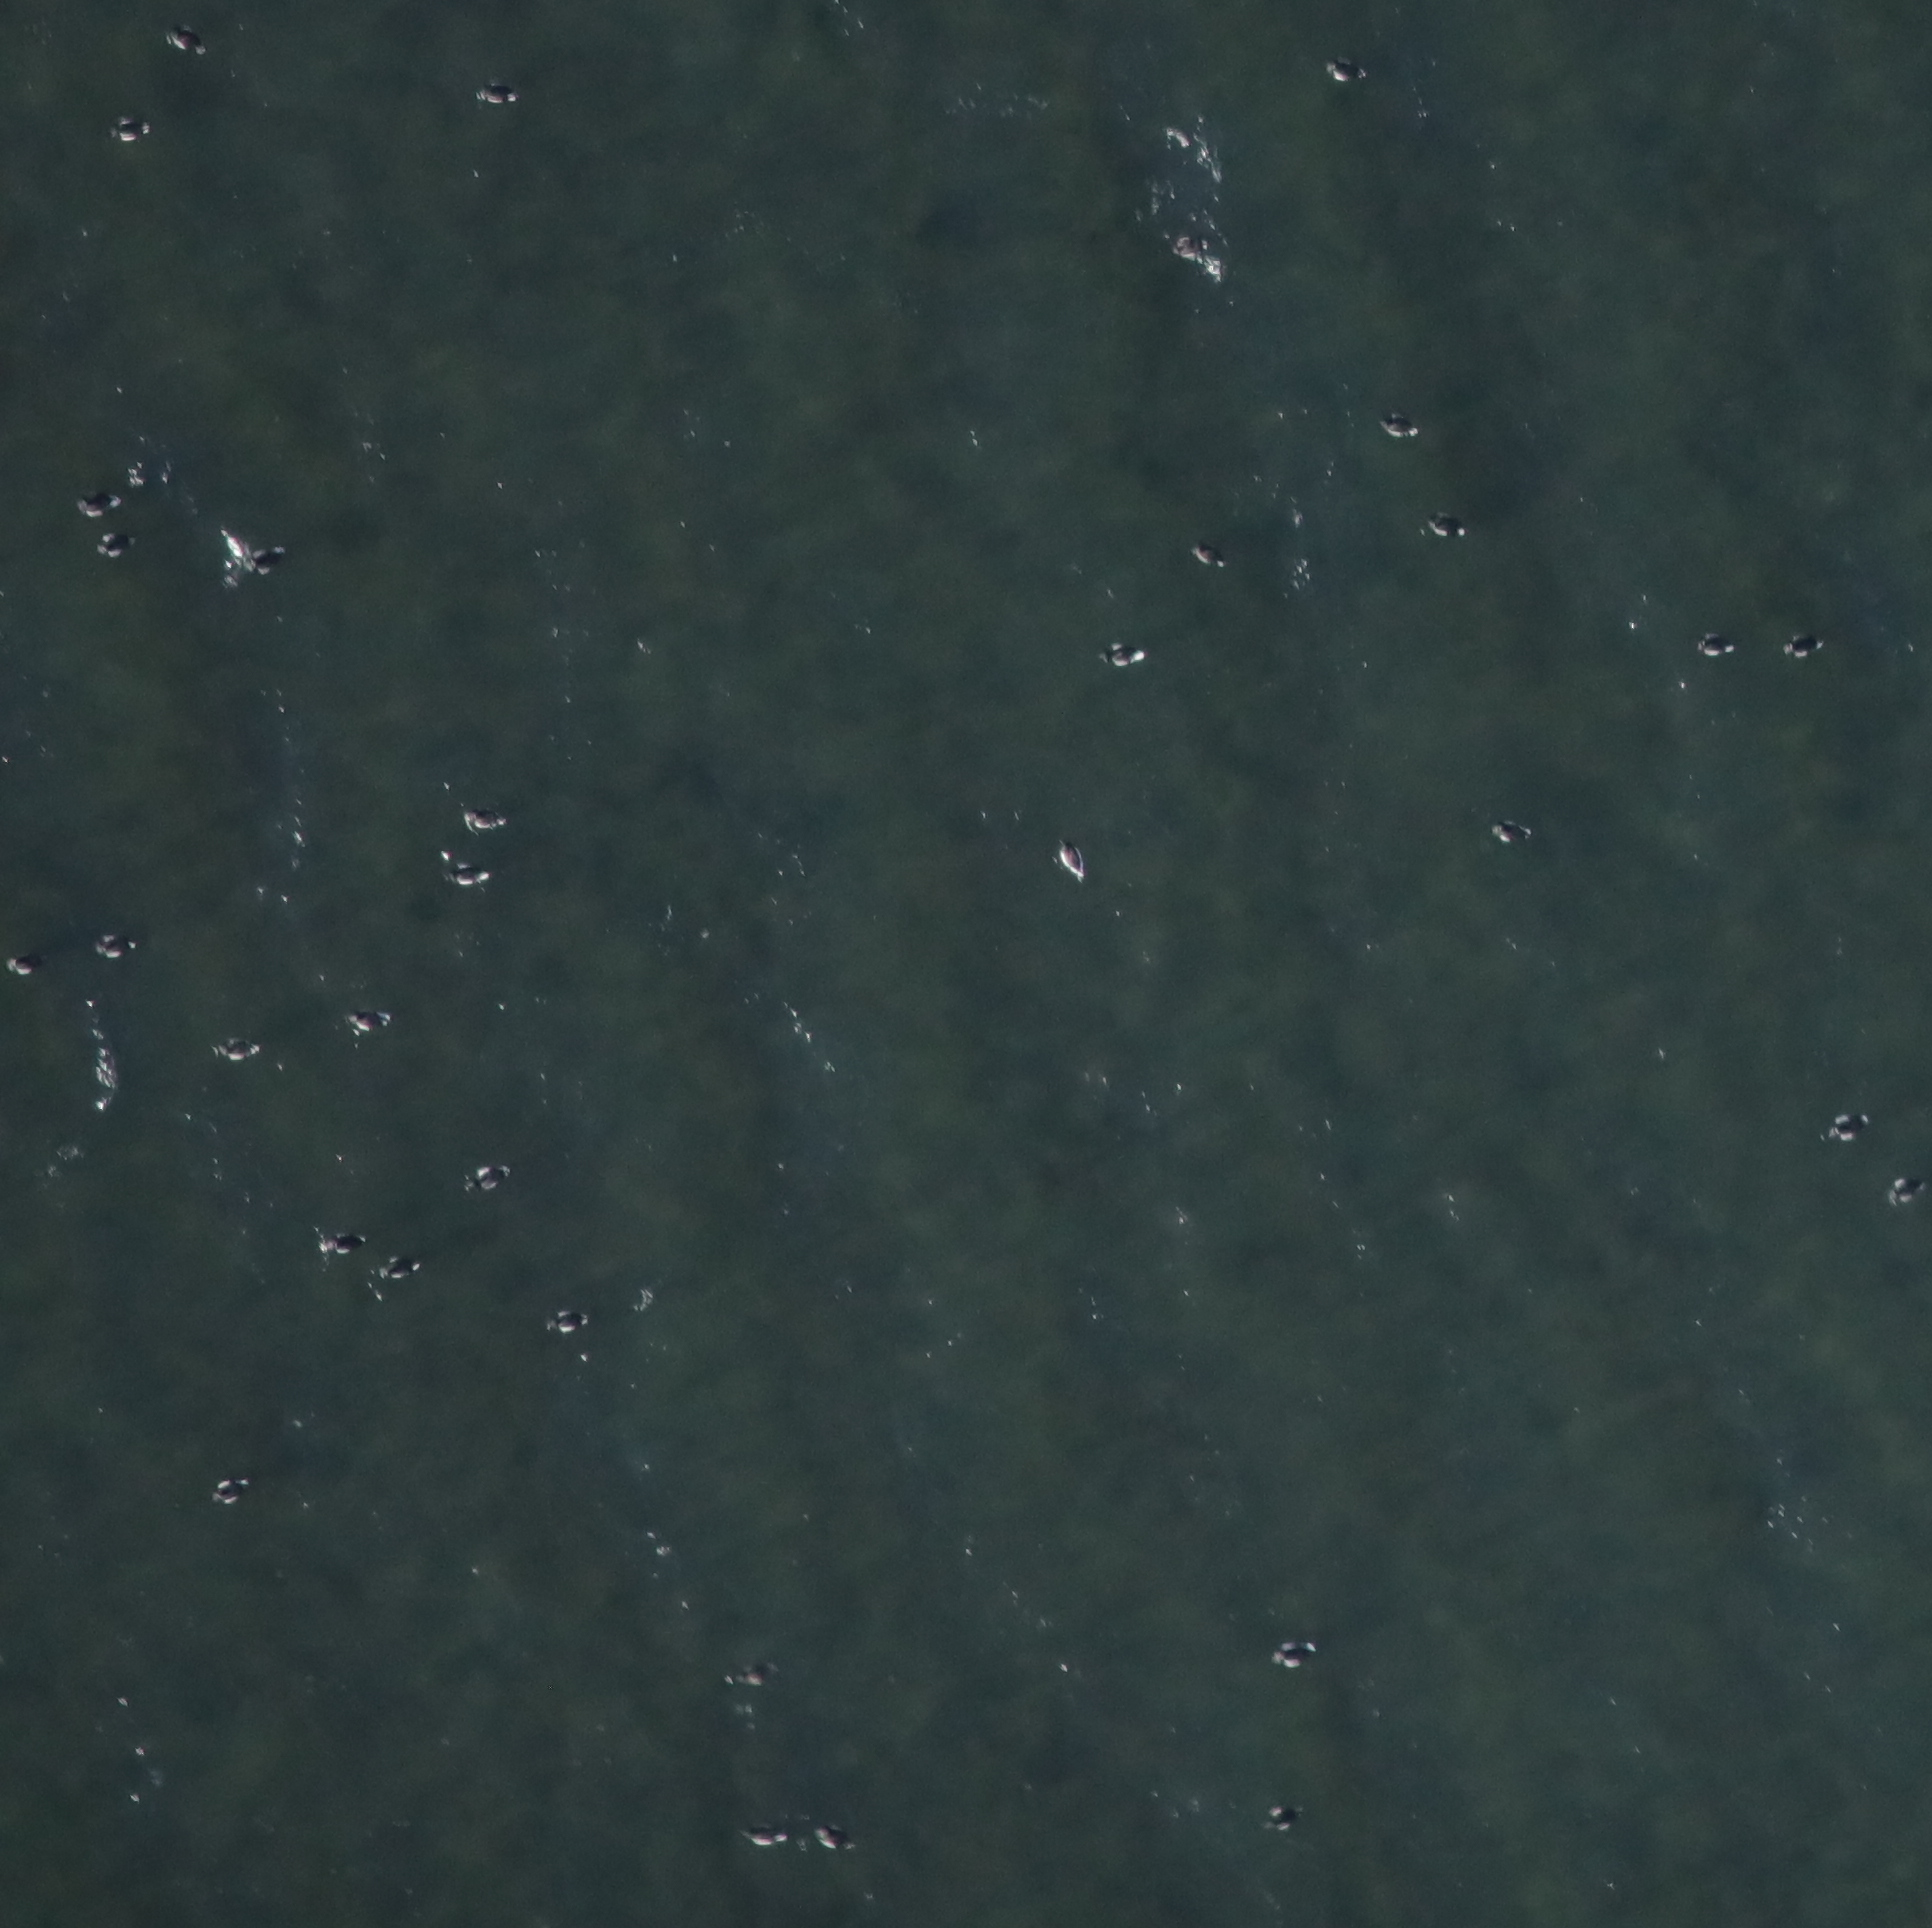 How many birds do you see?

33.